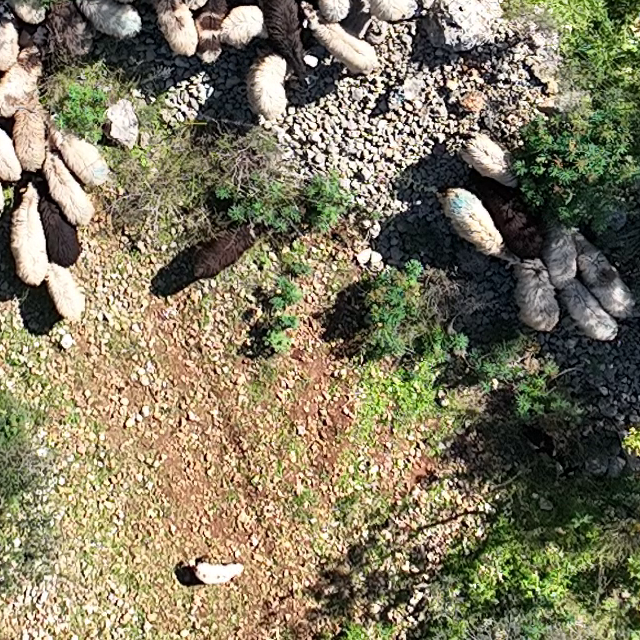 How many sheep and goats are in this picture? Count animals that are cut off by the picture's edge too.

32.